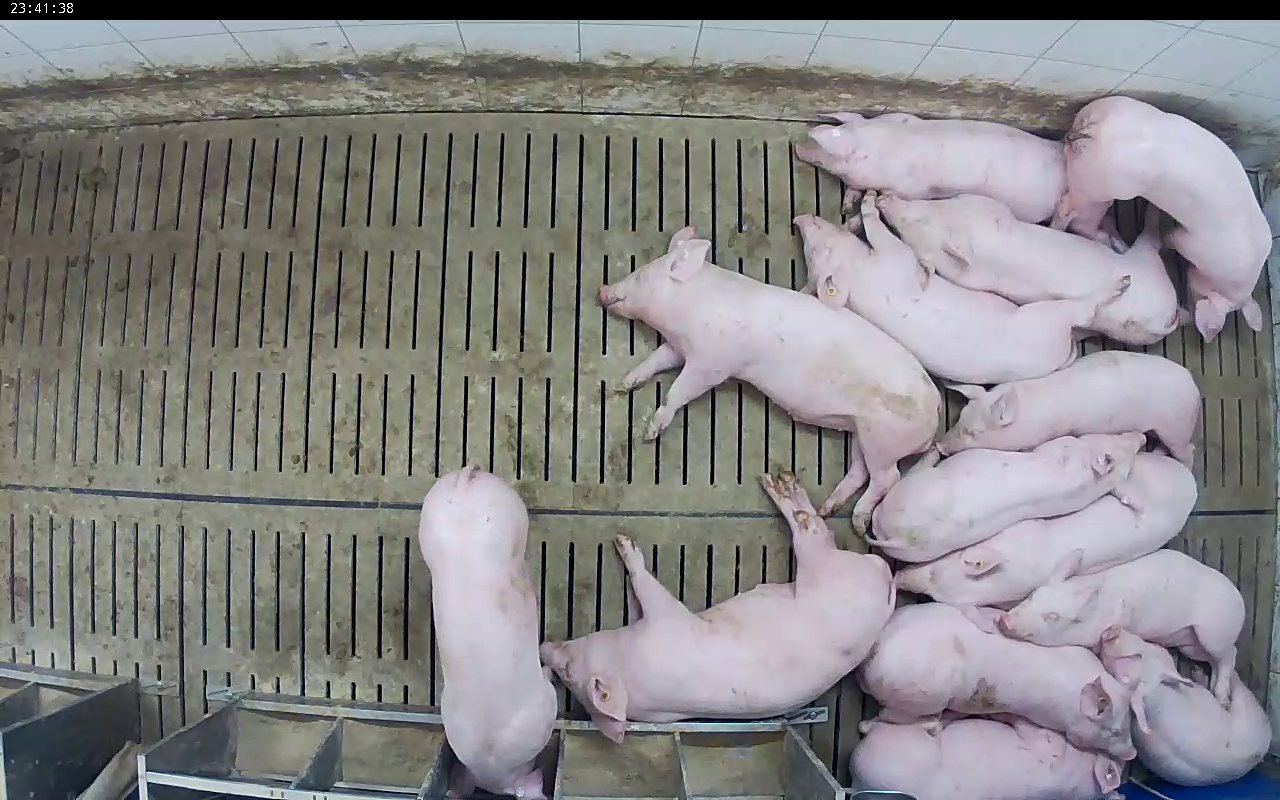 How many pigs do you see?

14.